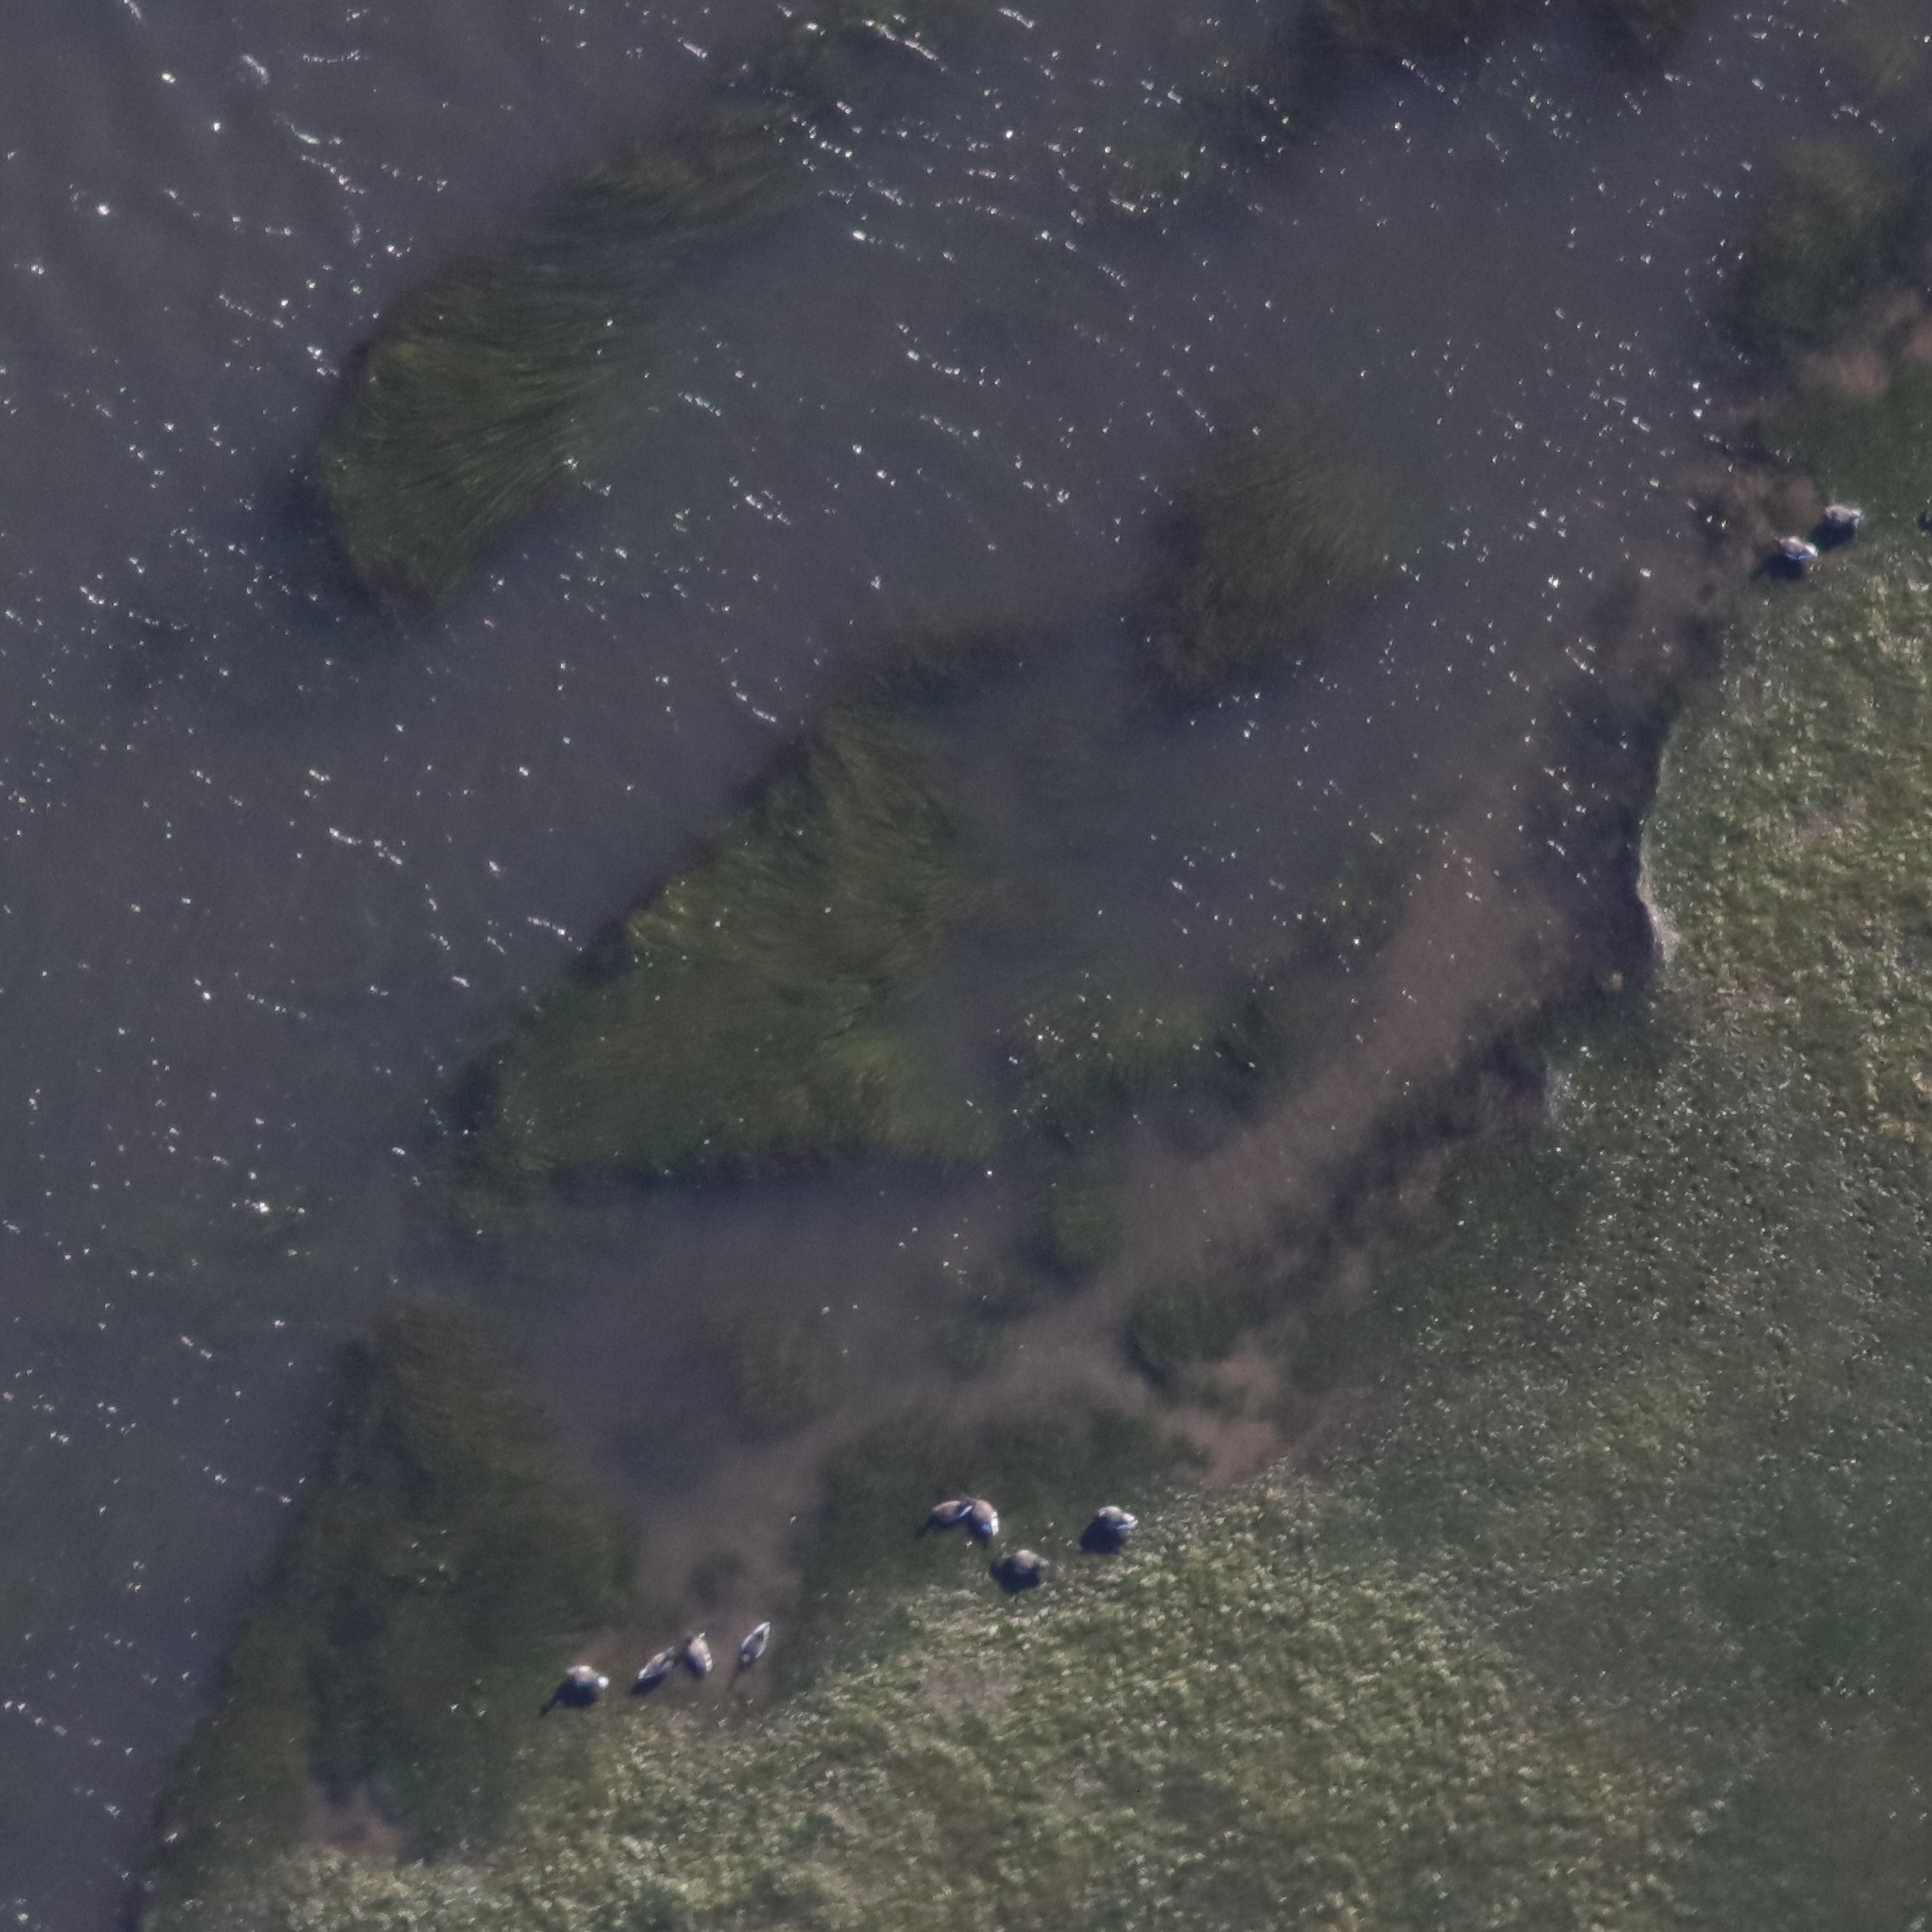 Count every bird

10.